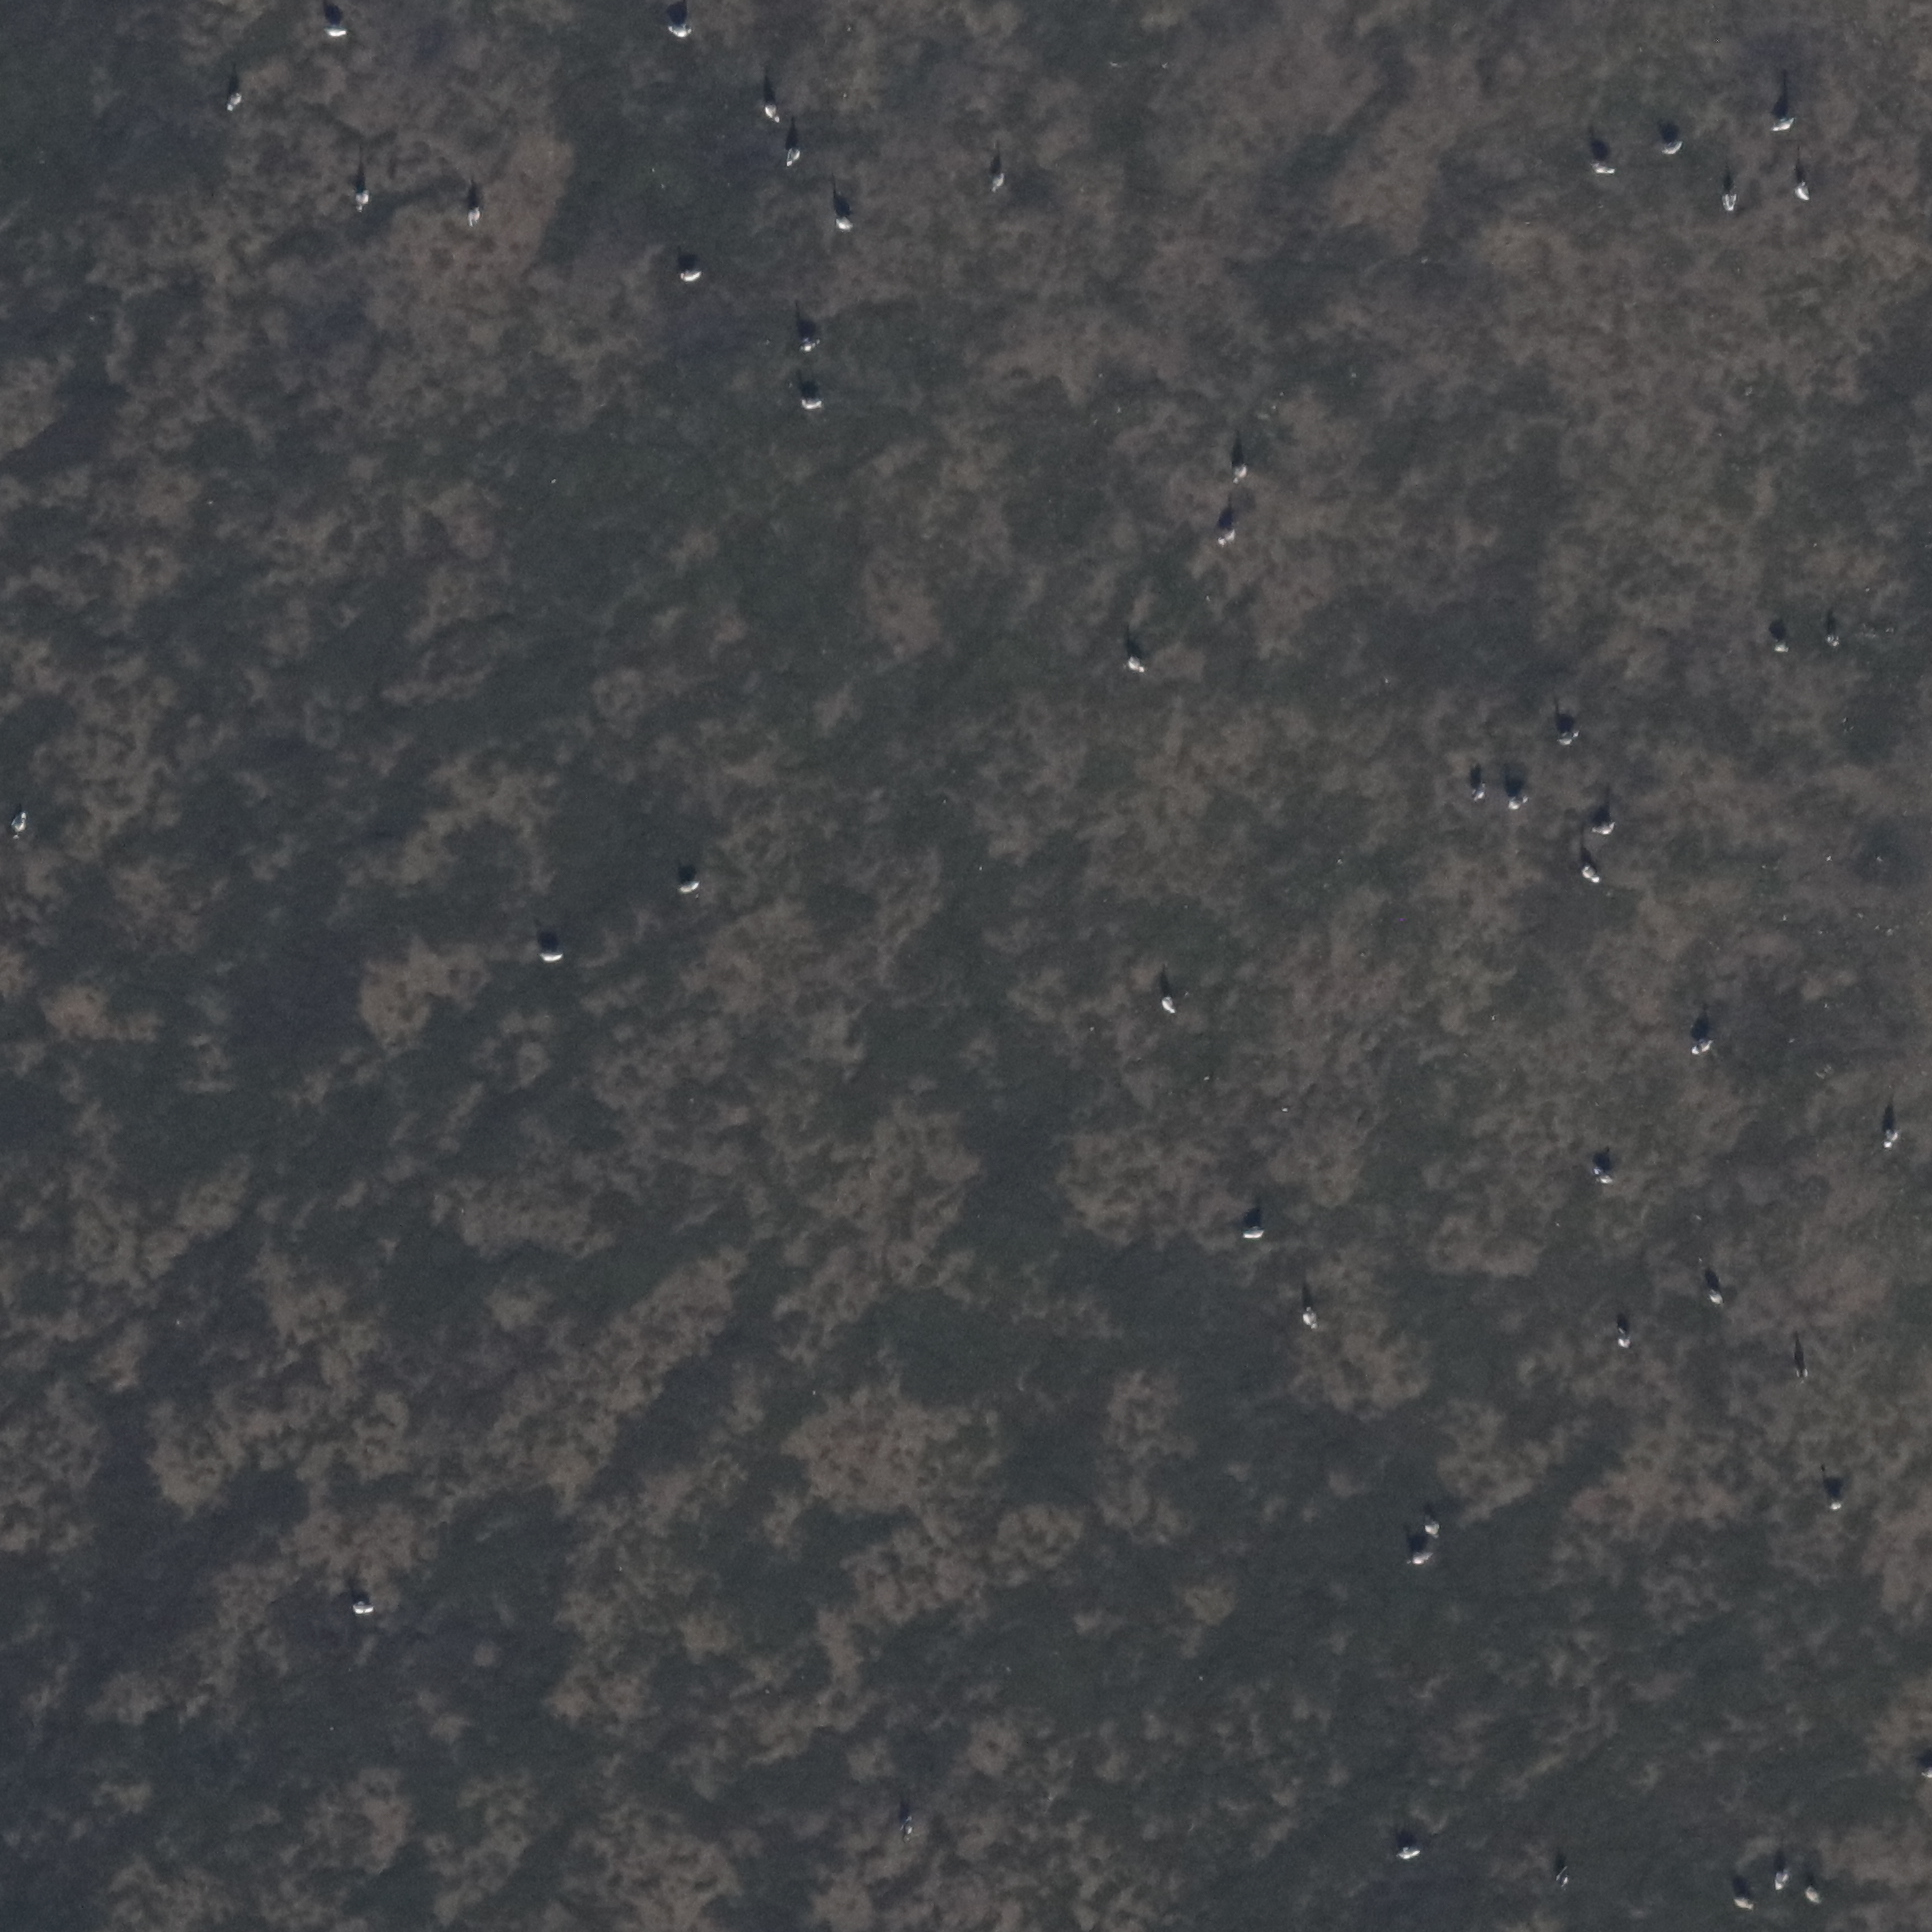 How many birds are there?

49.